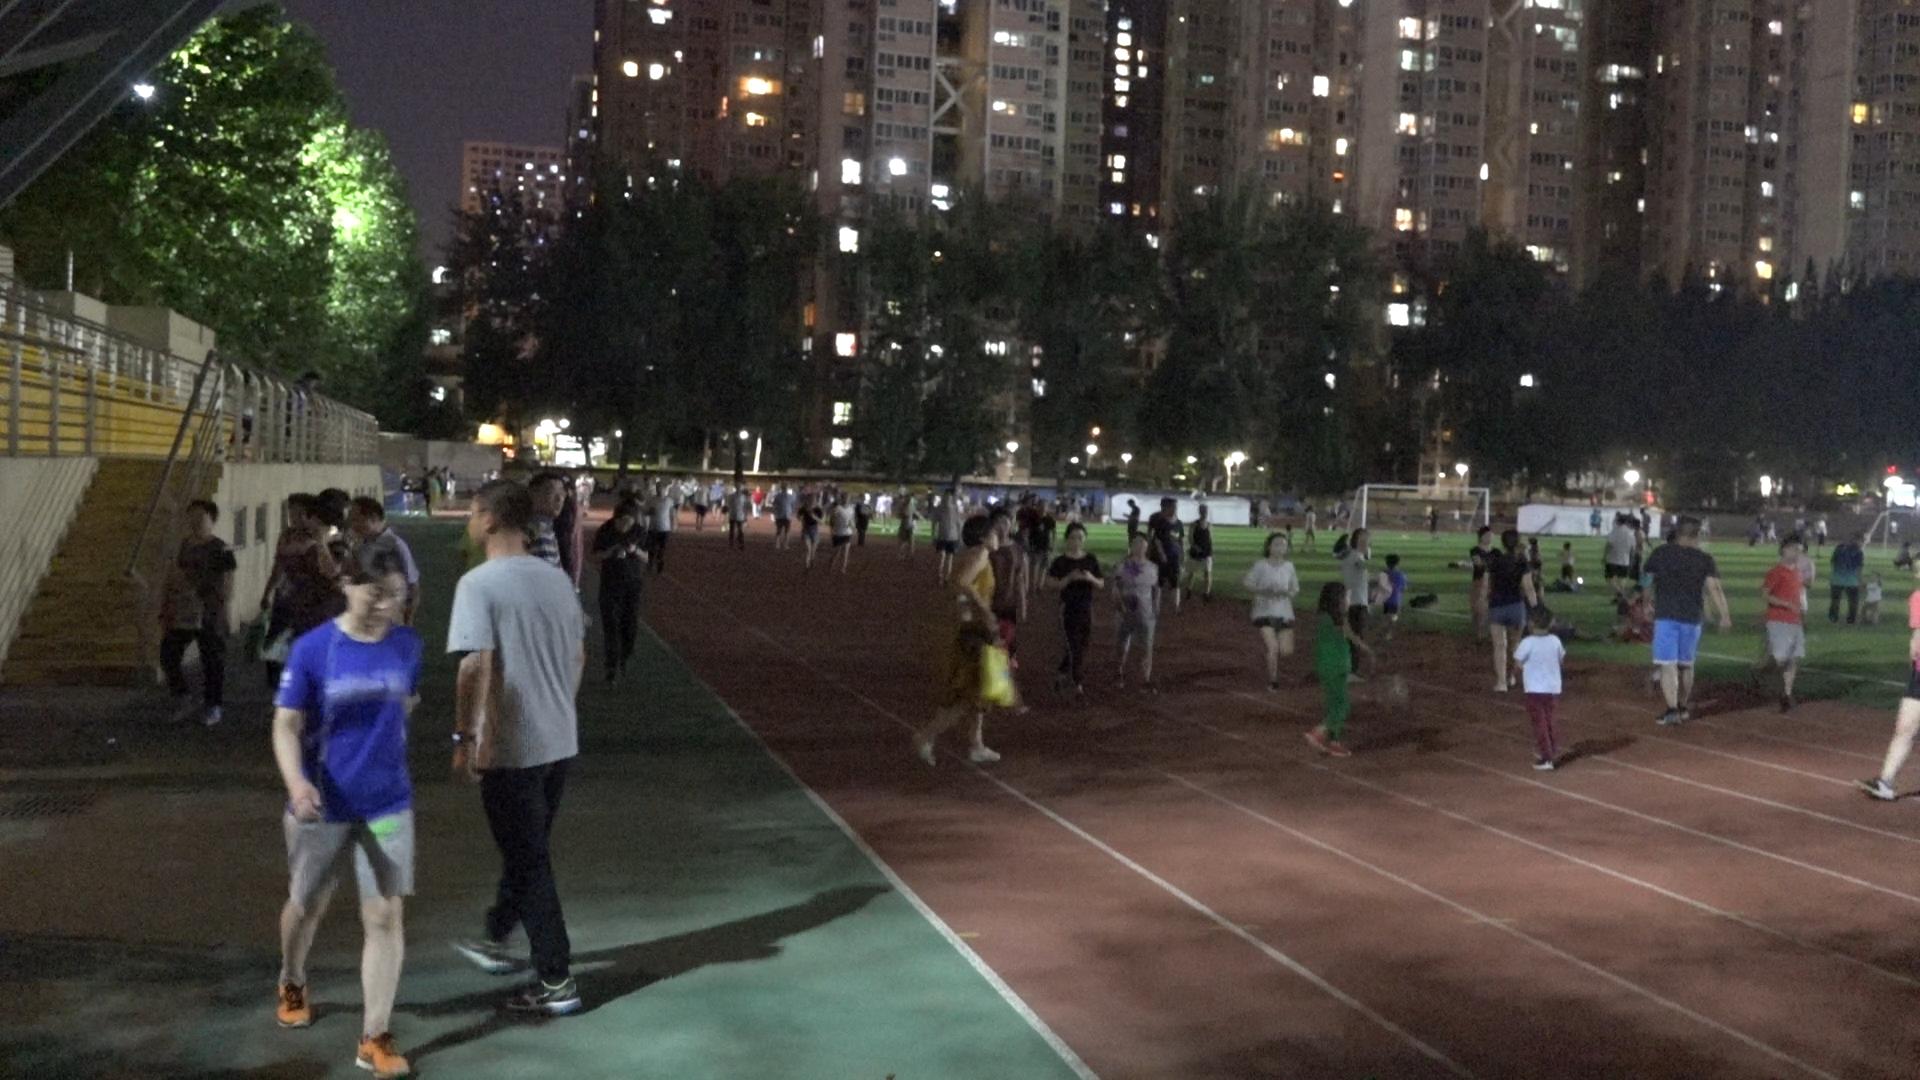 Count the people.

85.